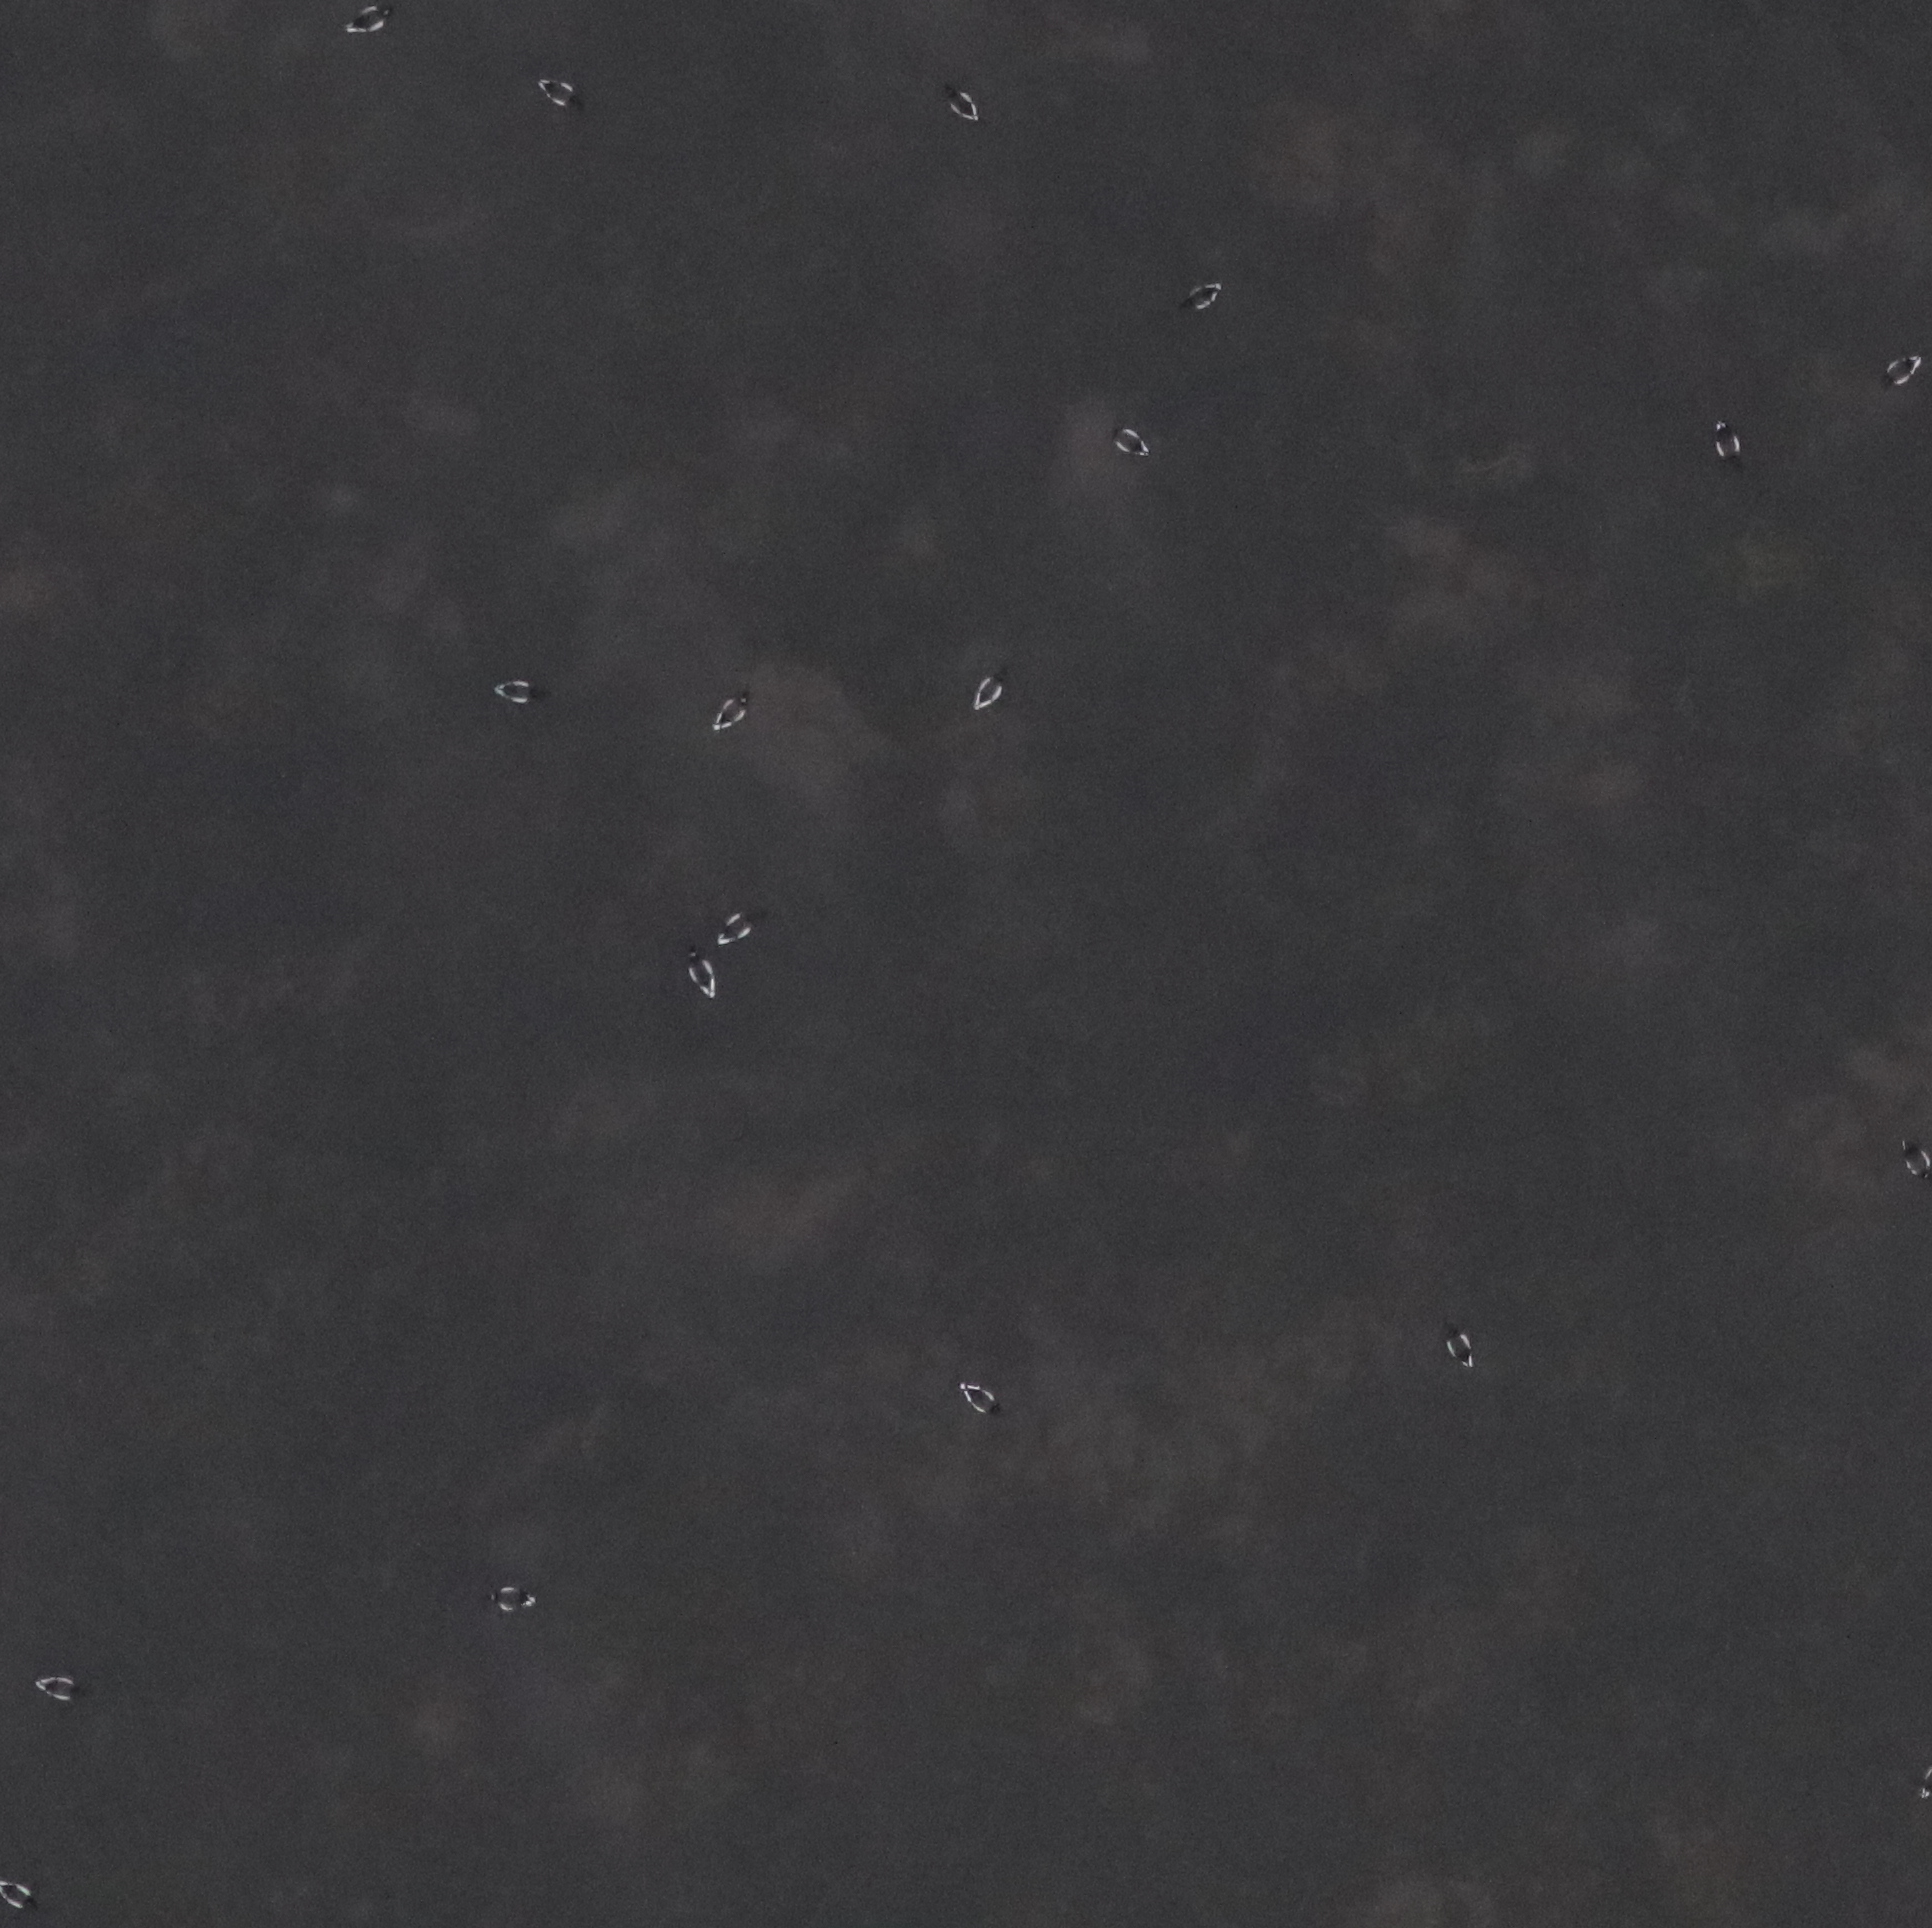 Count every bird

18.